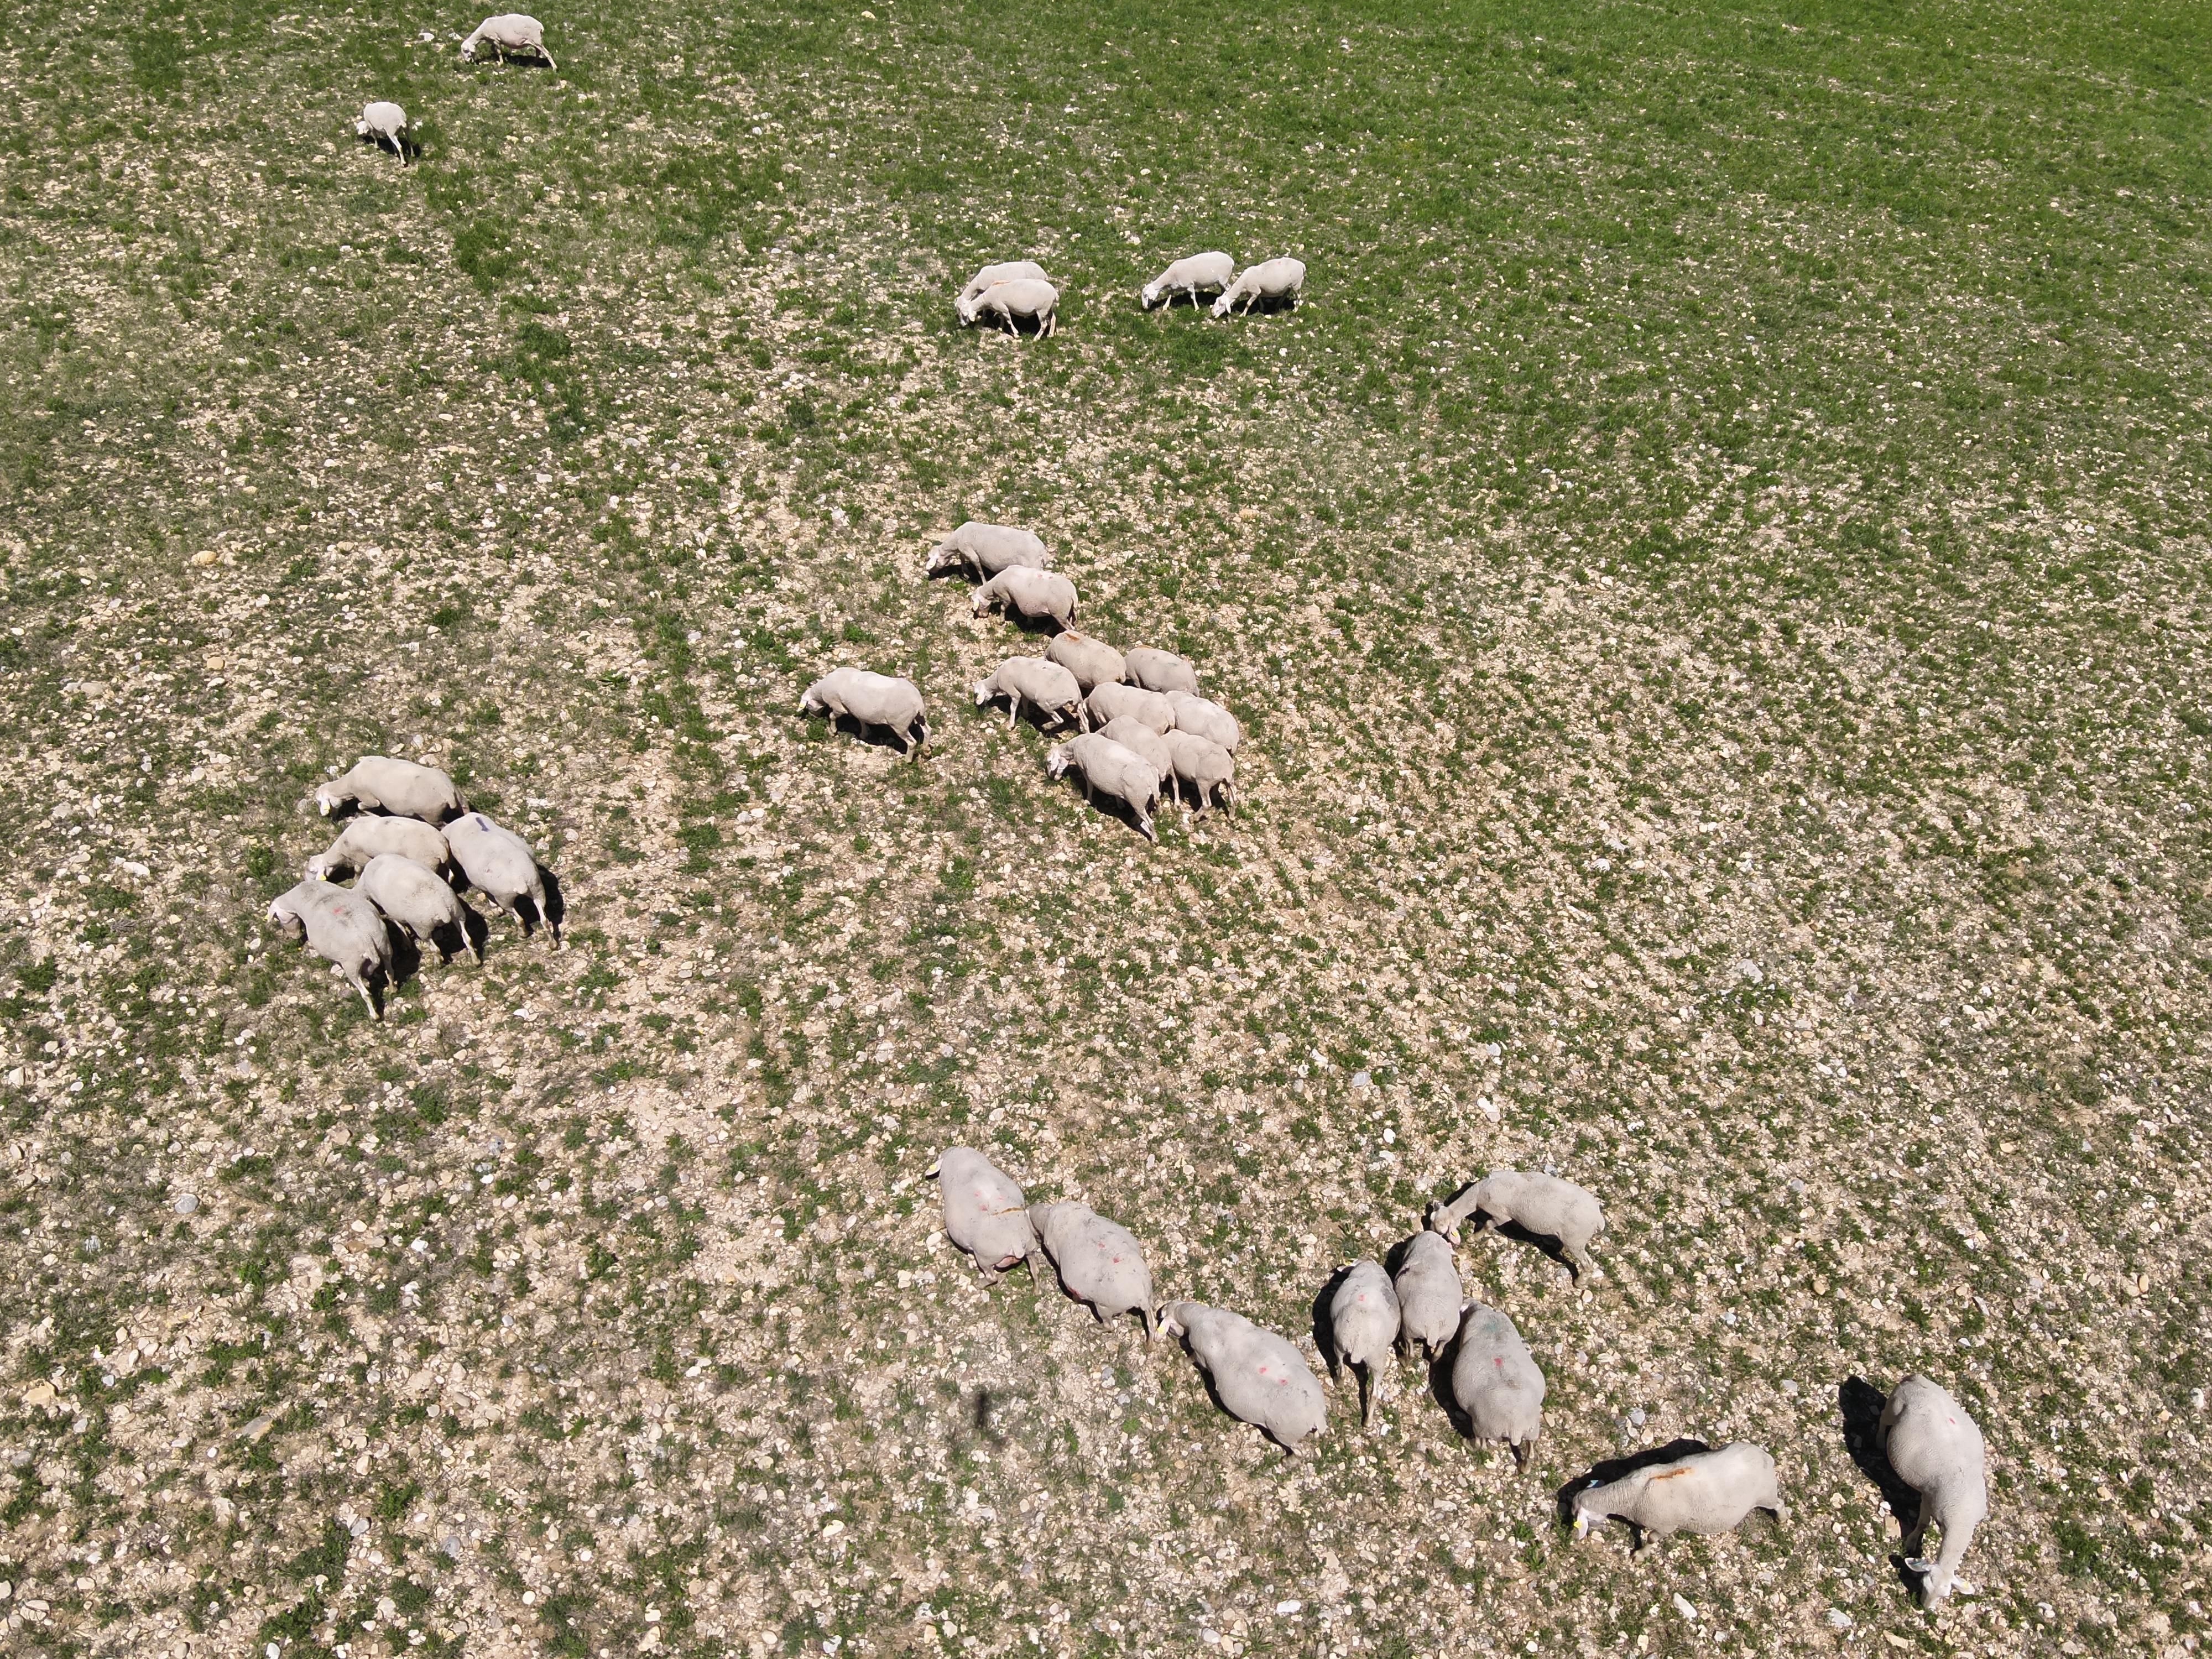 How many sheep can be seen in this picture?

31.